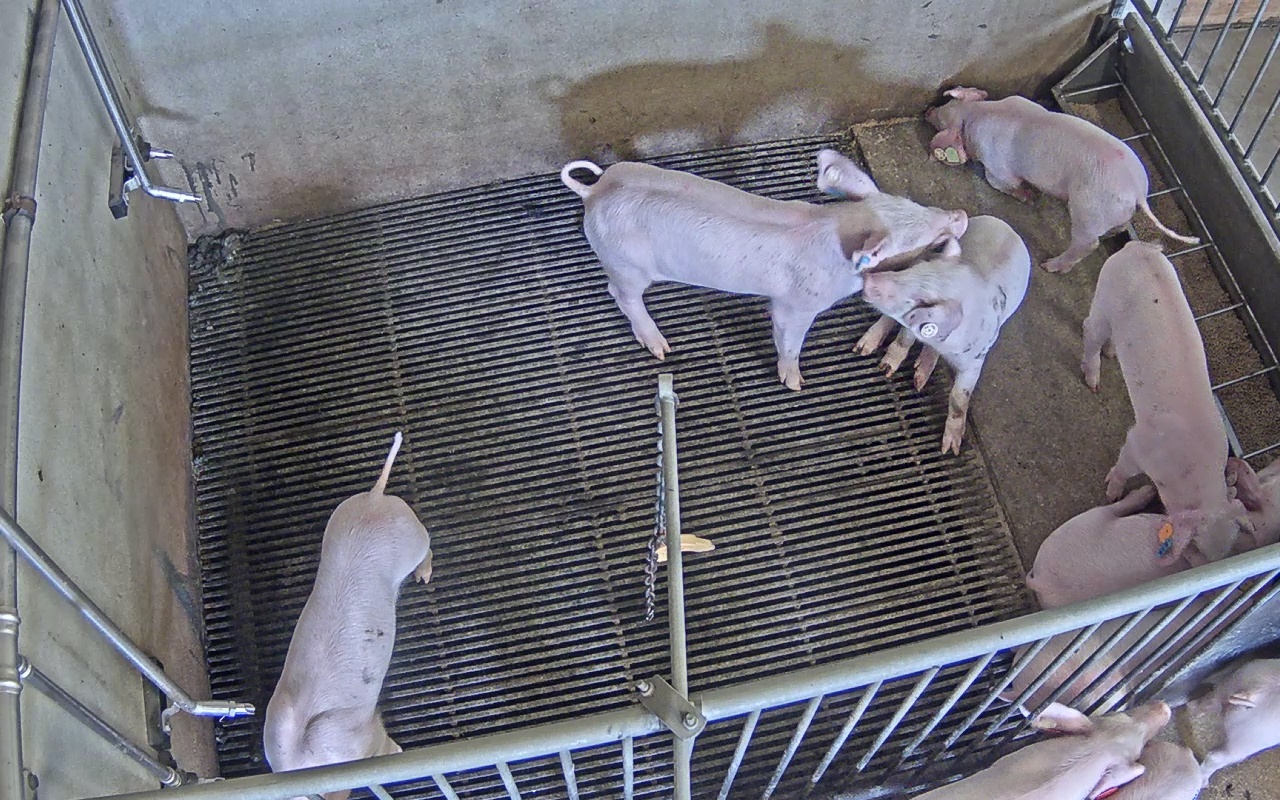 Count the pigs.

10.